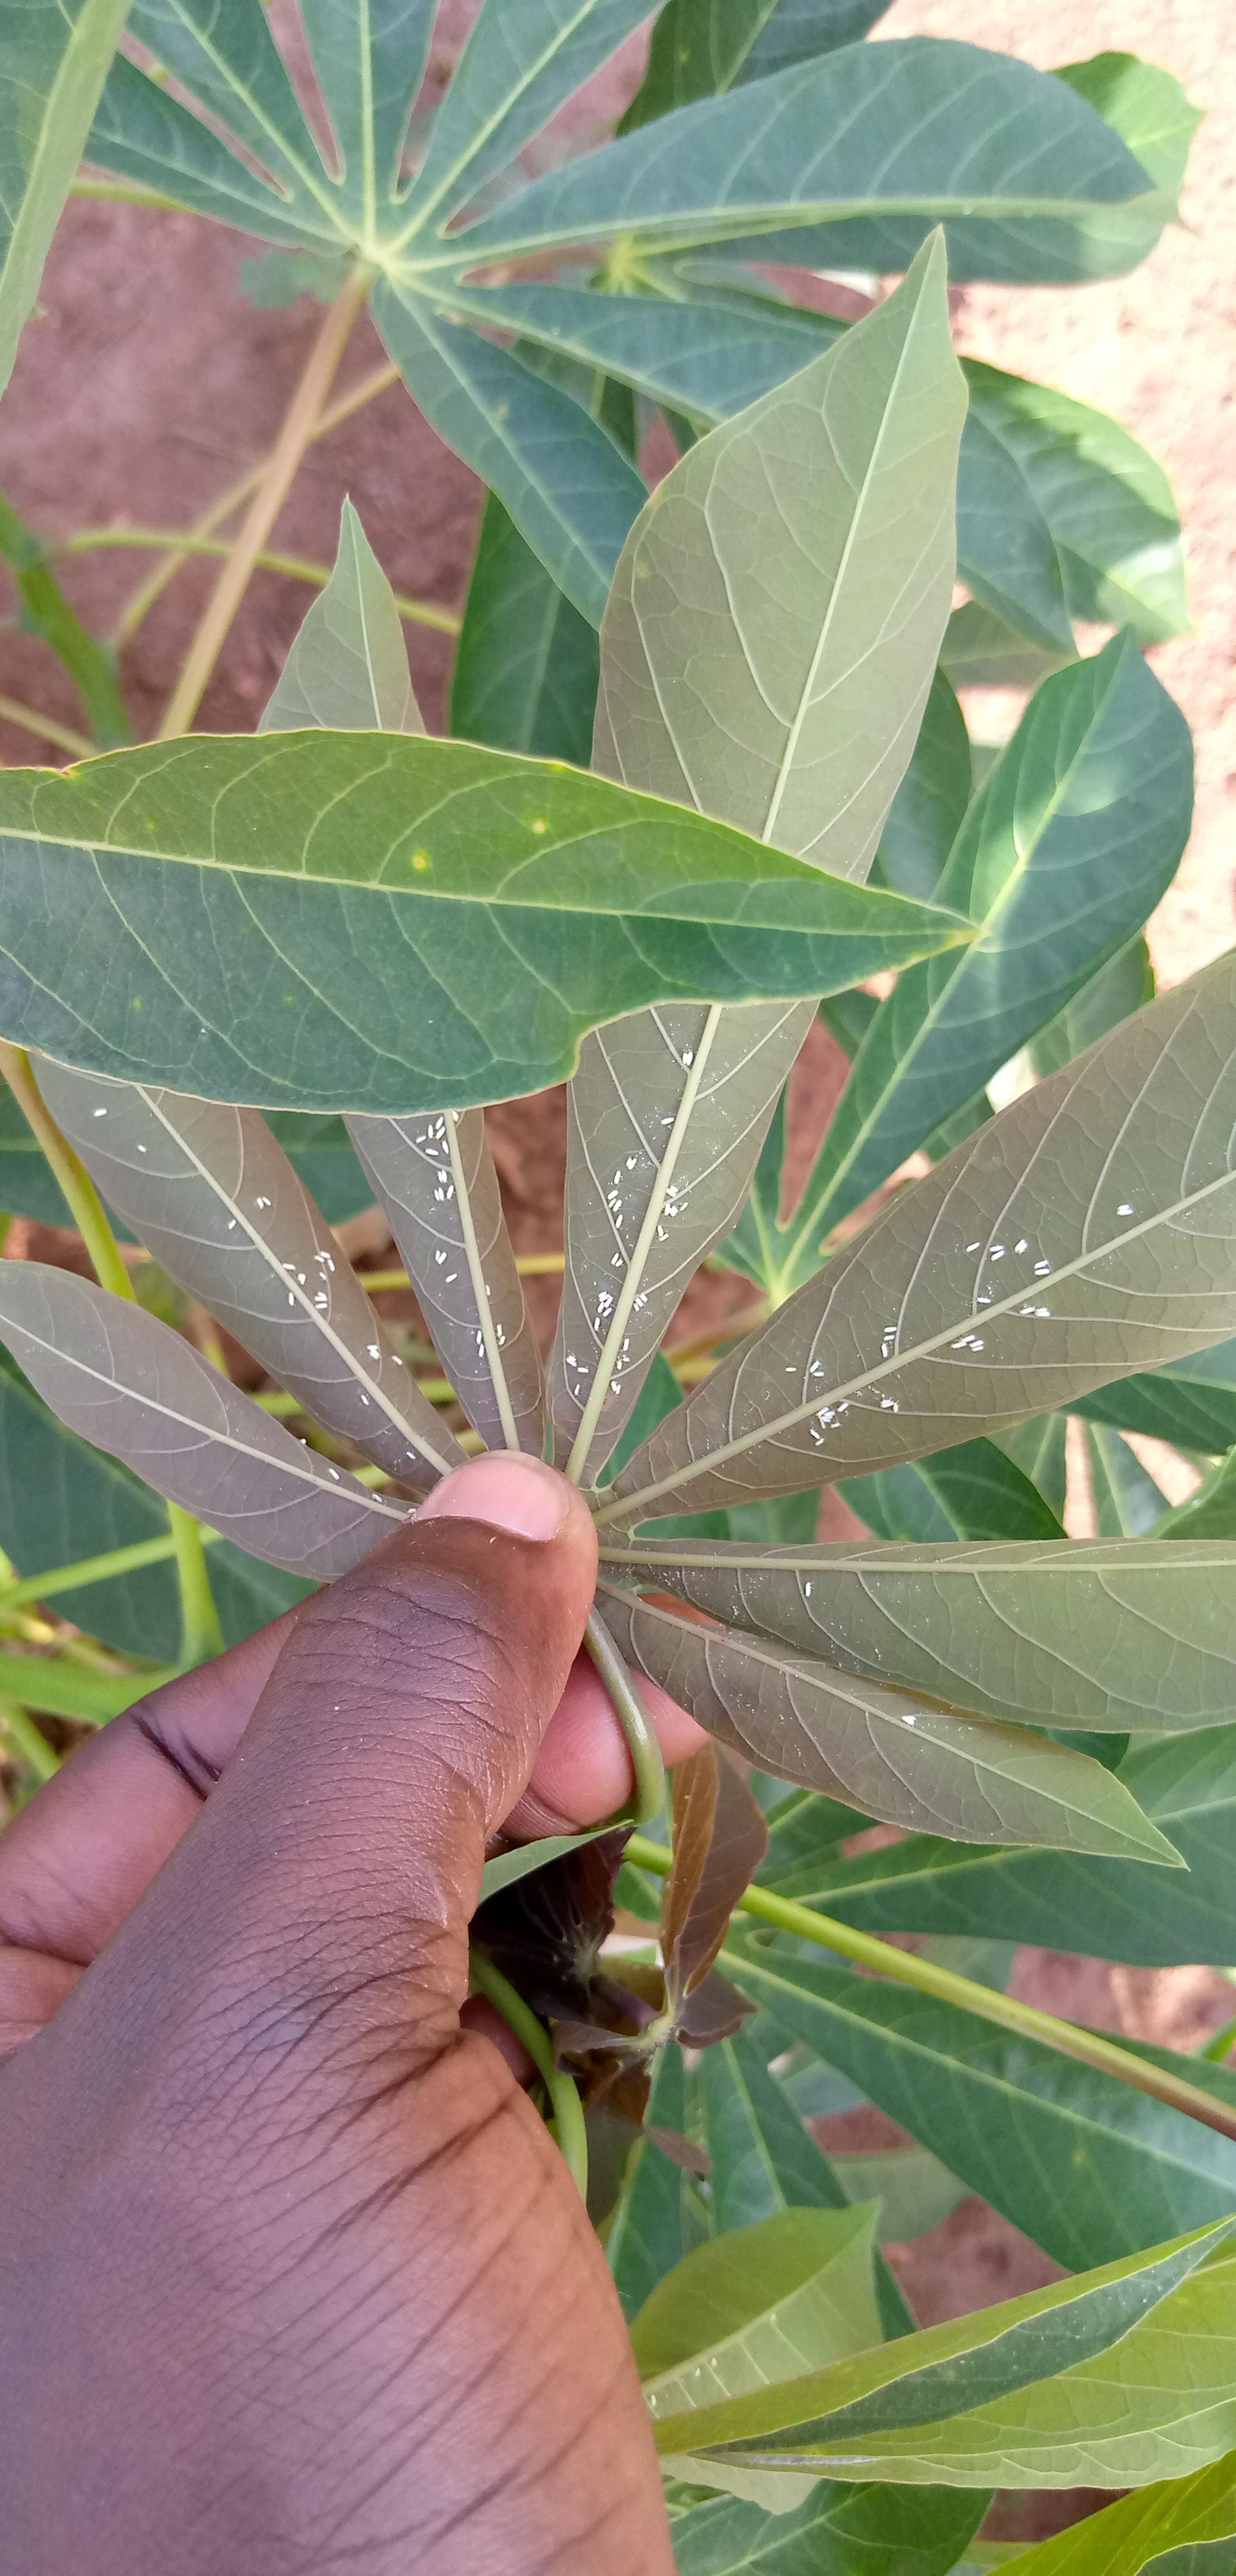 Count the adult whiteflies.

120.